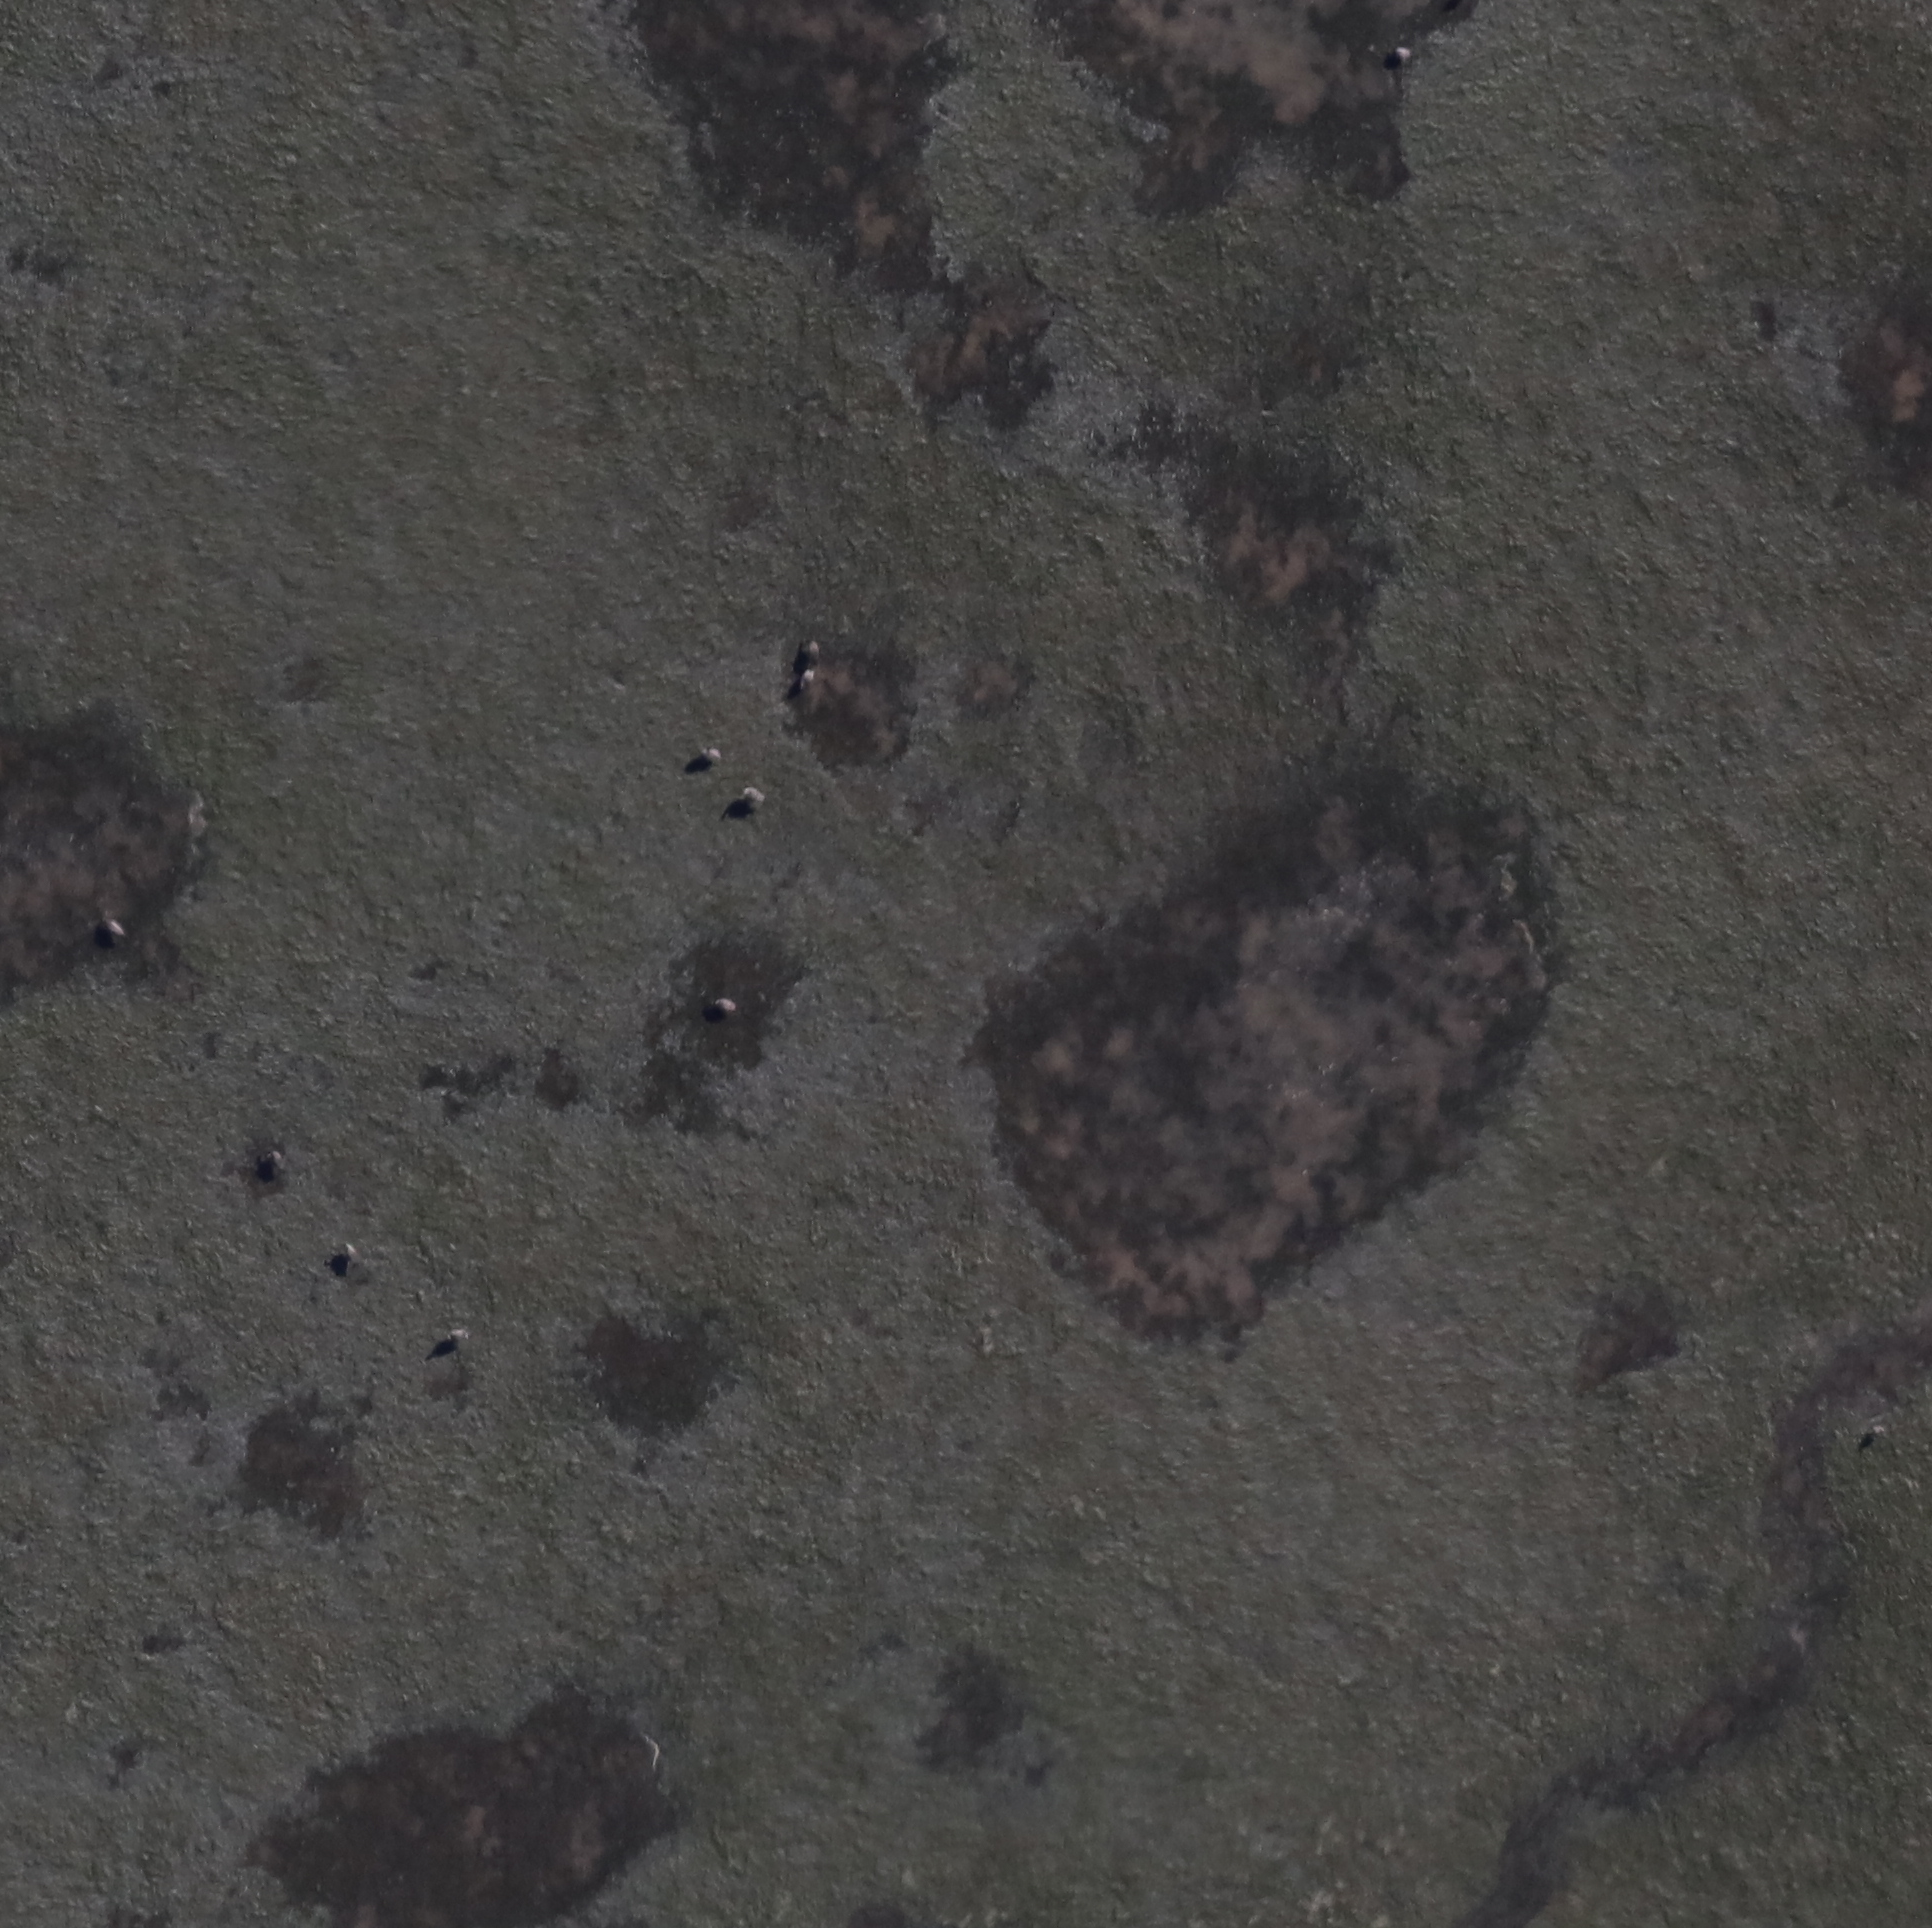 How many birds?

11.